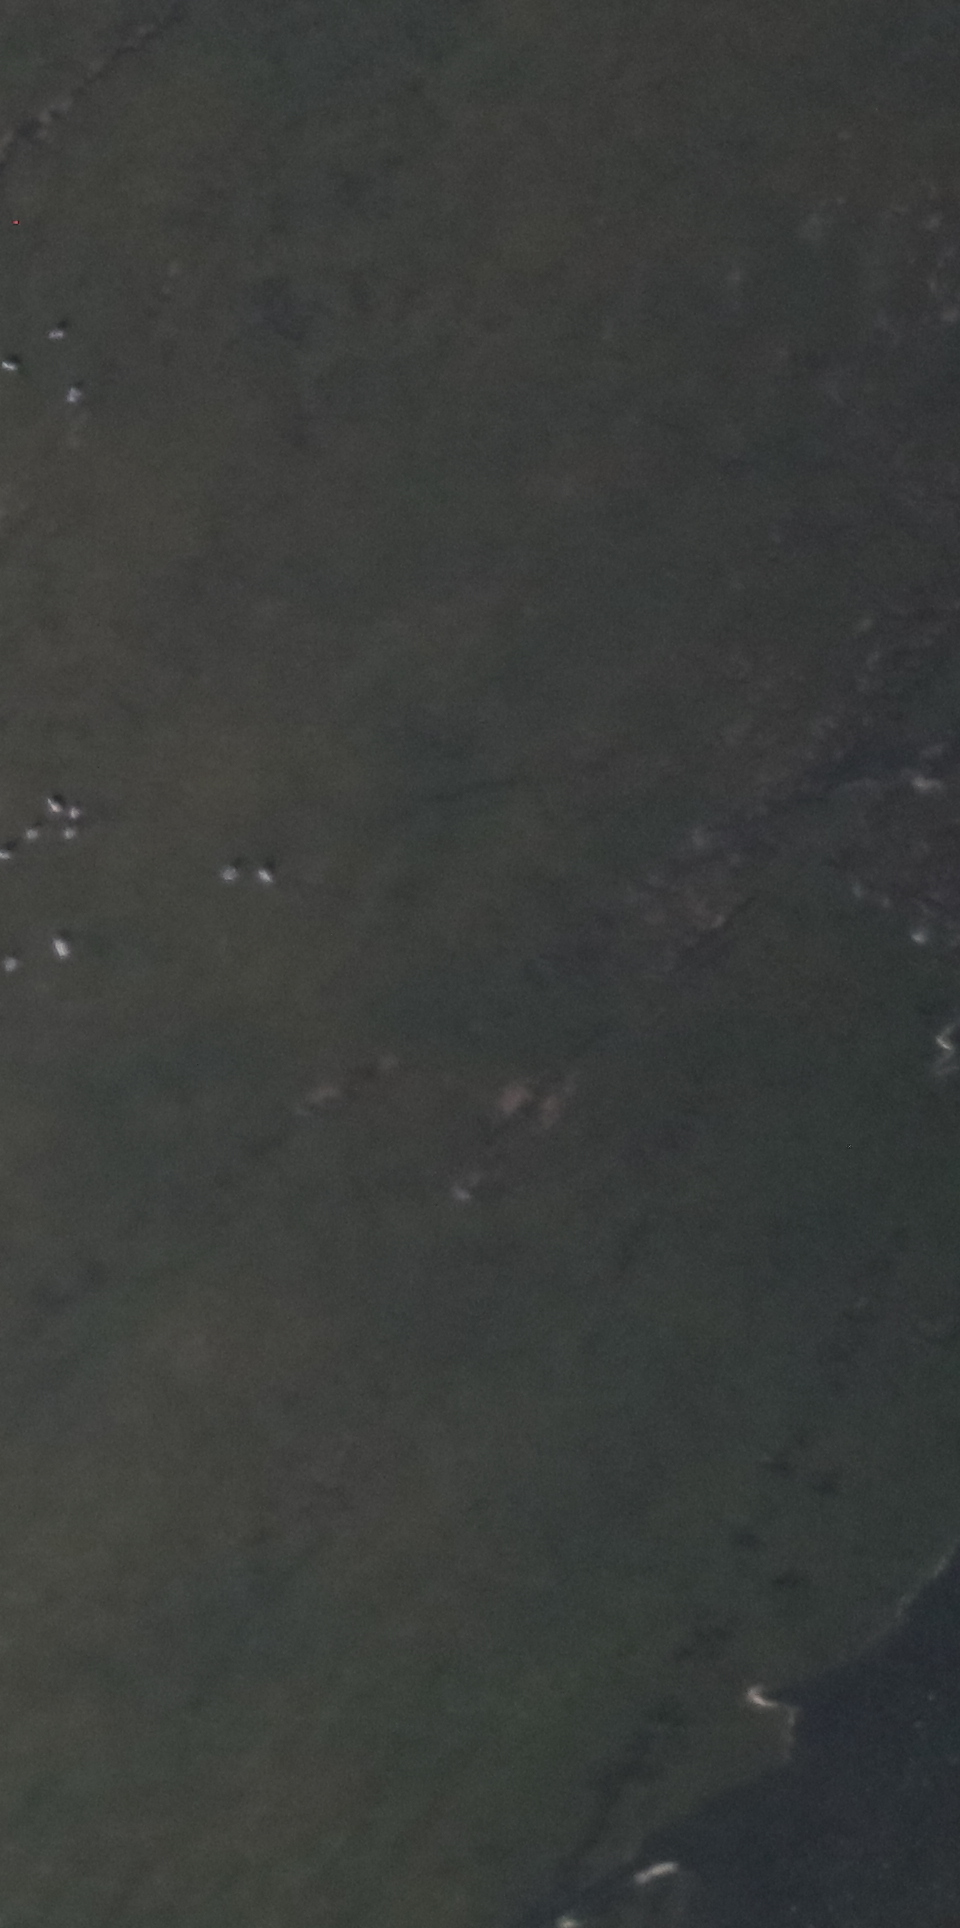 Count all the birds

12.